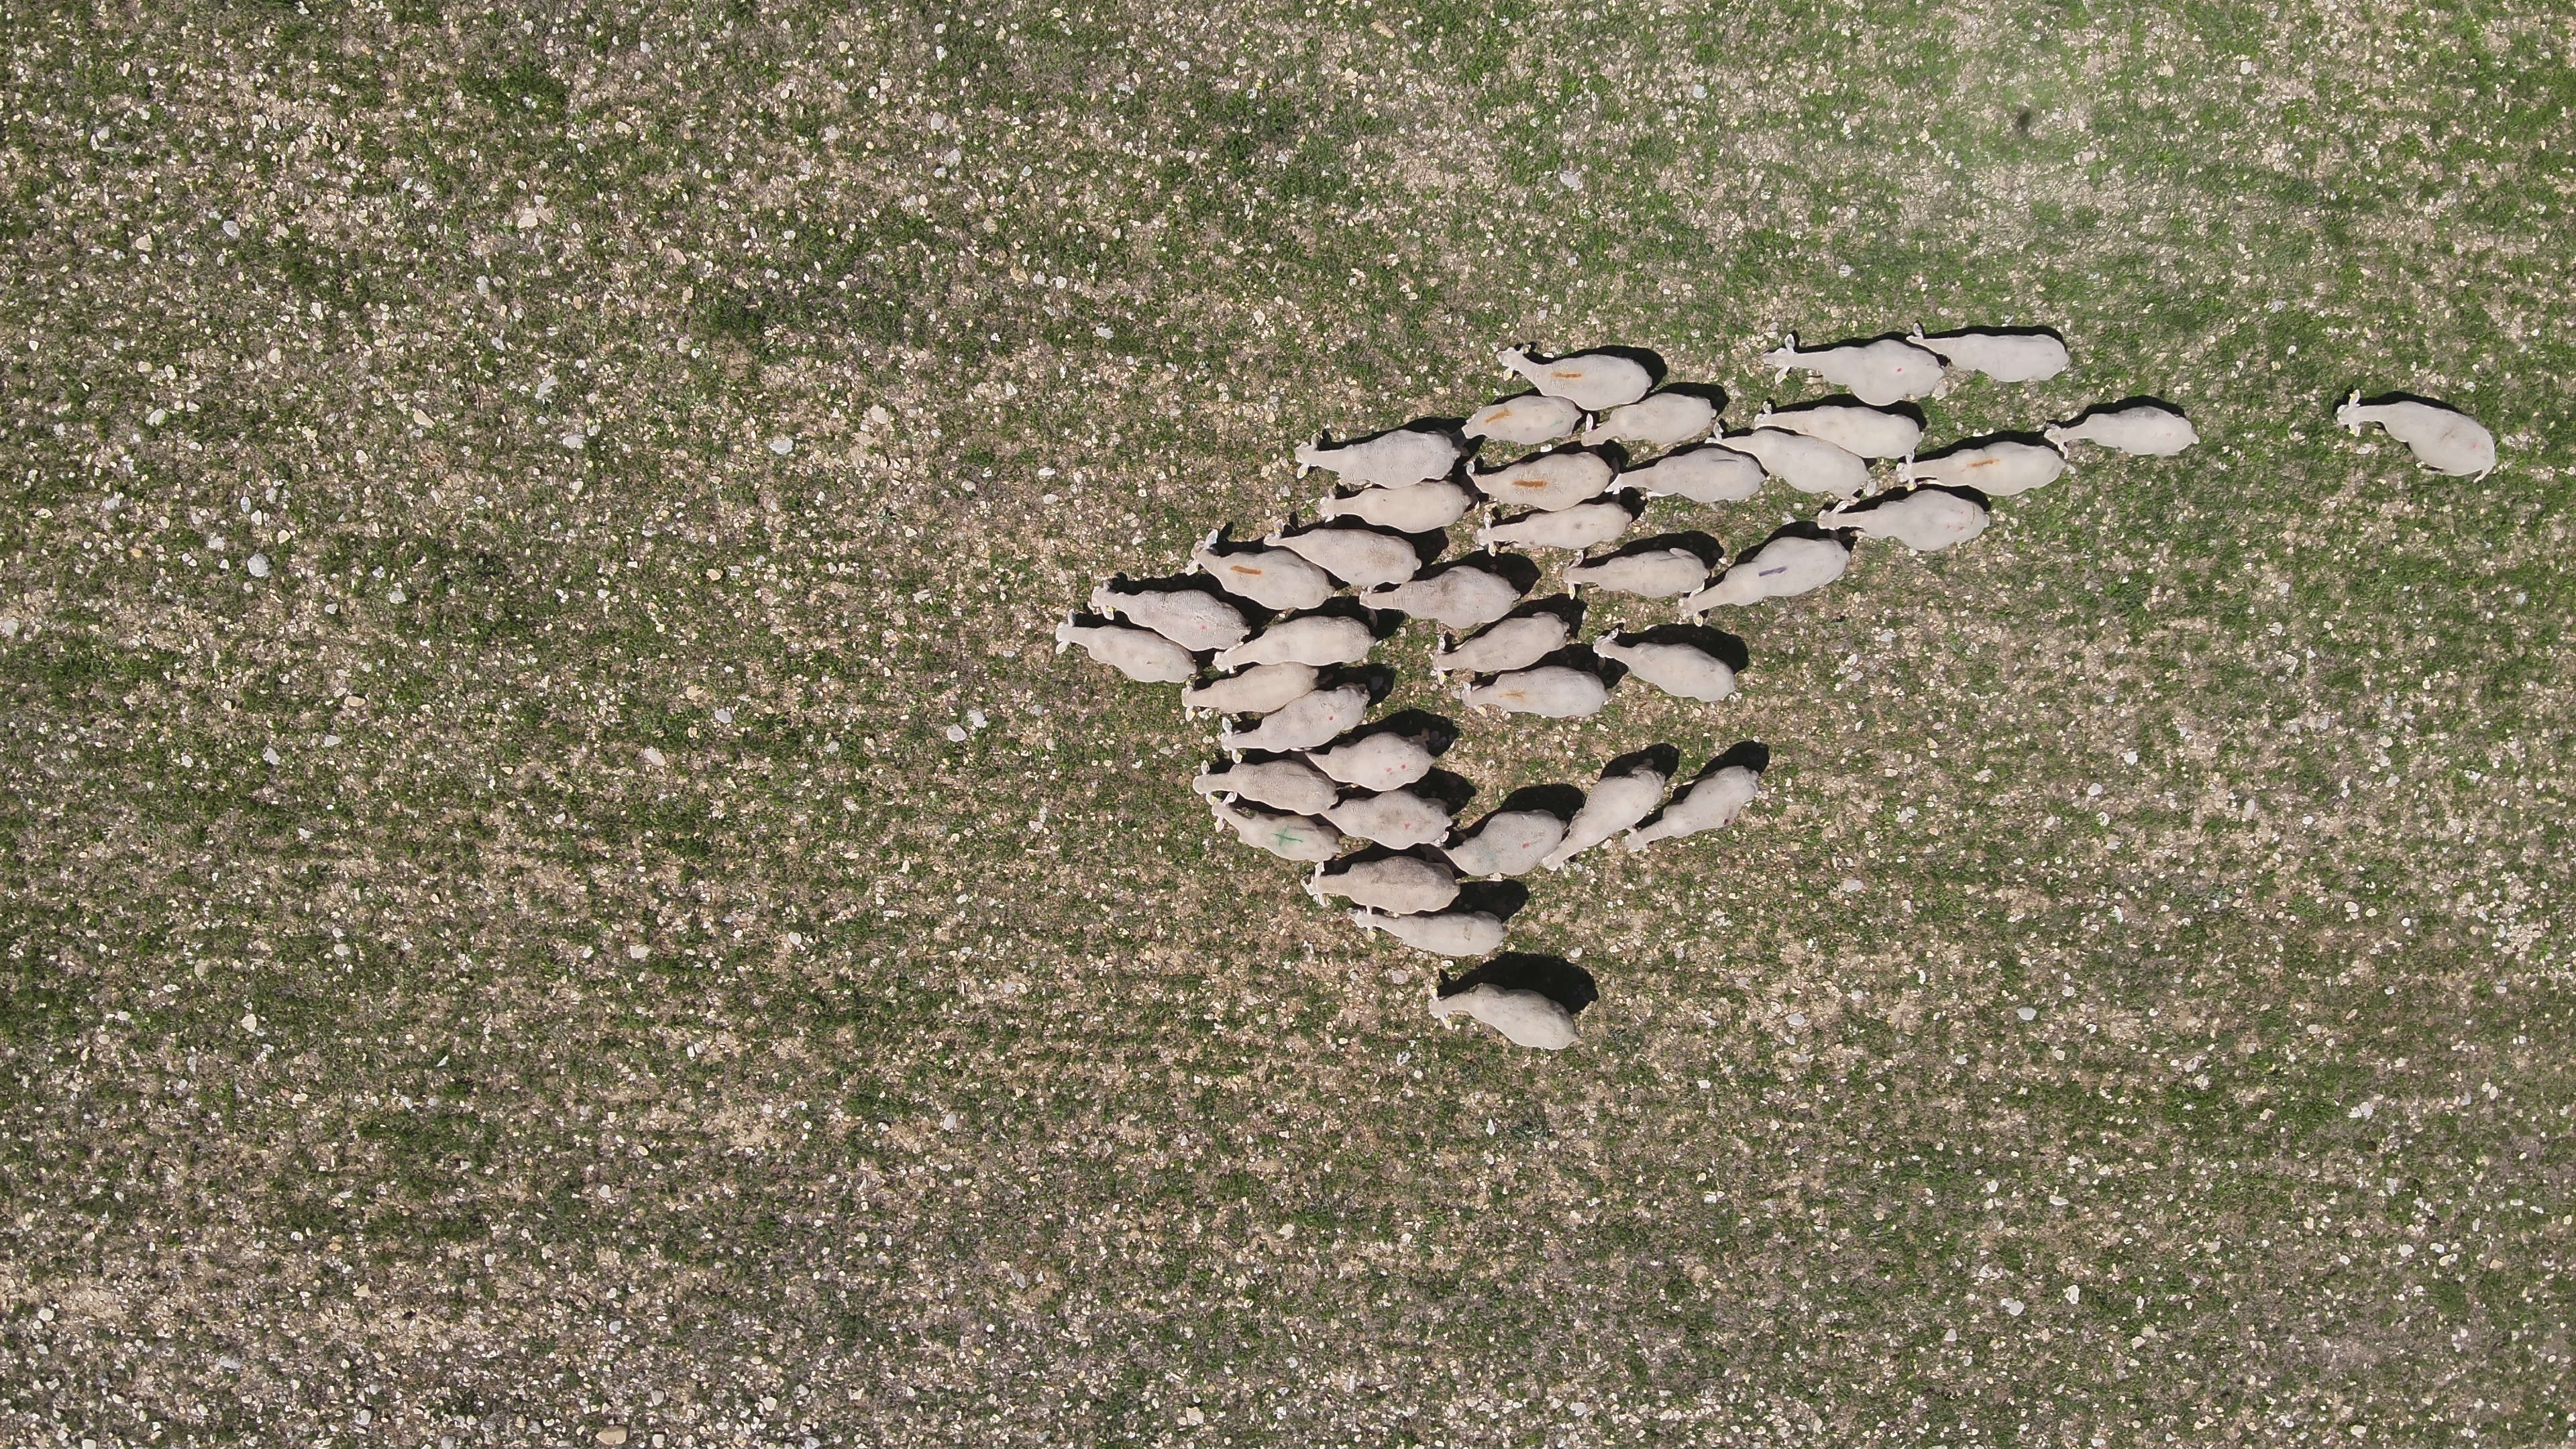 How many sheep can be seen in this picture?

39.